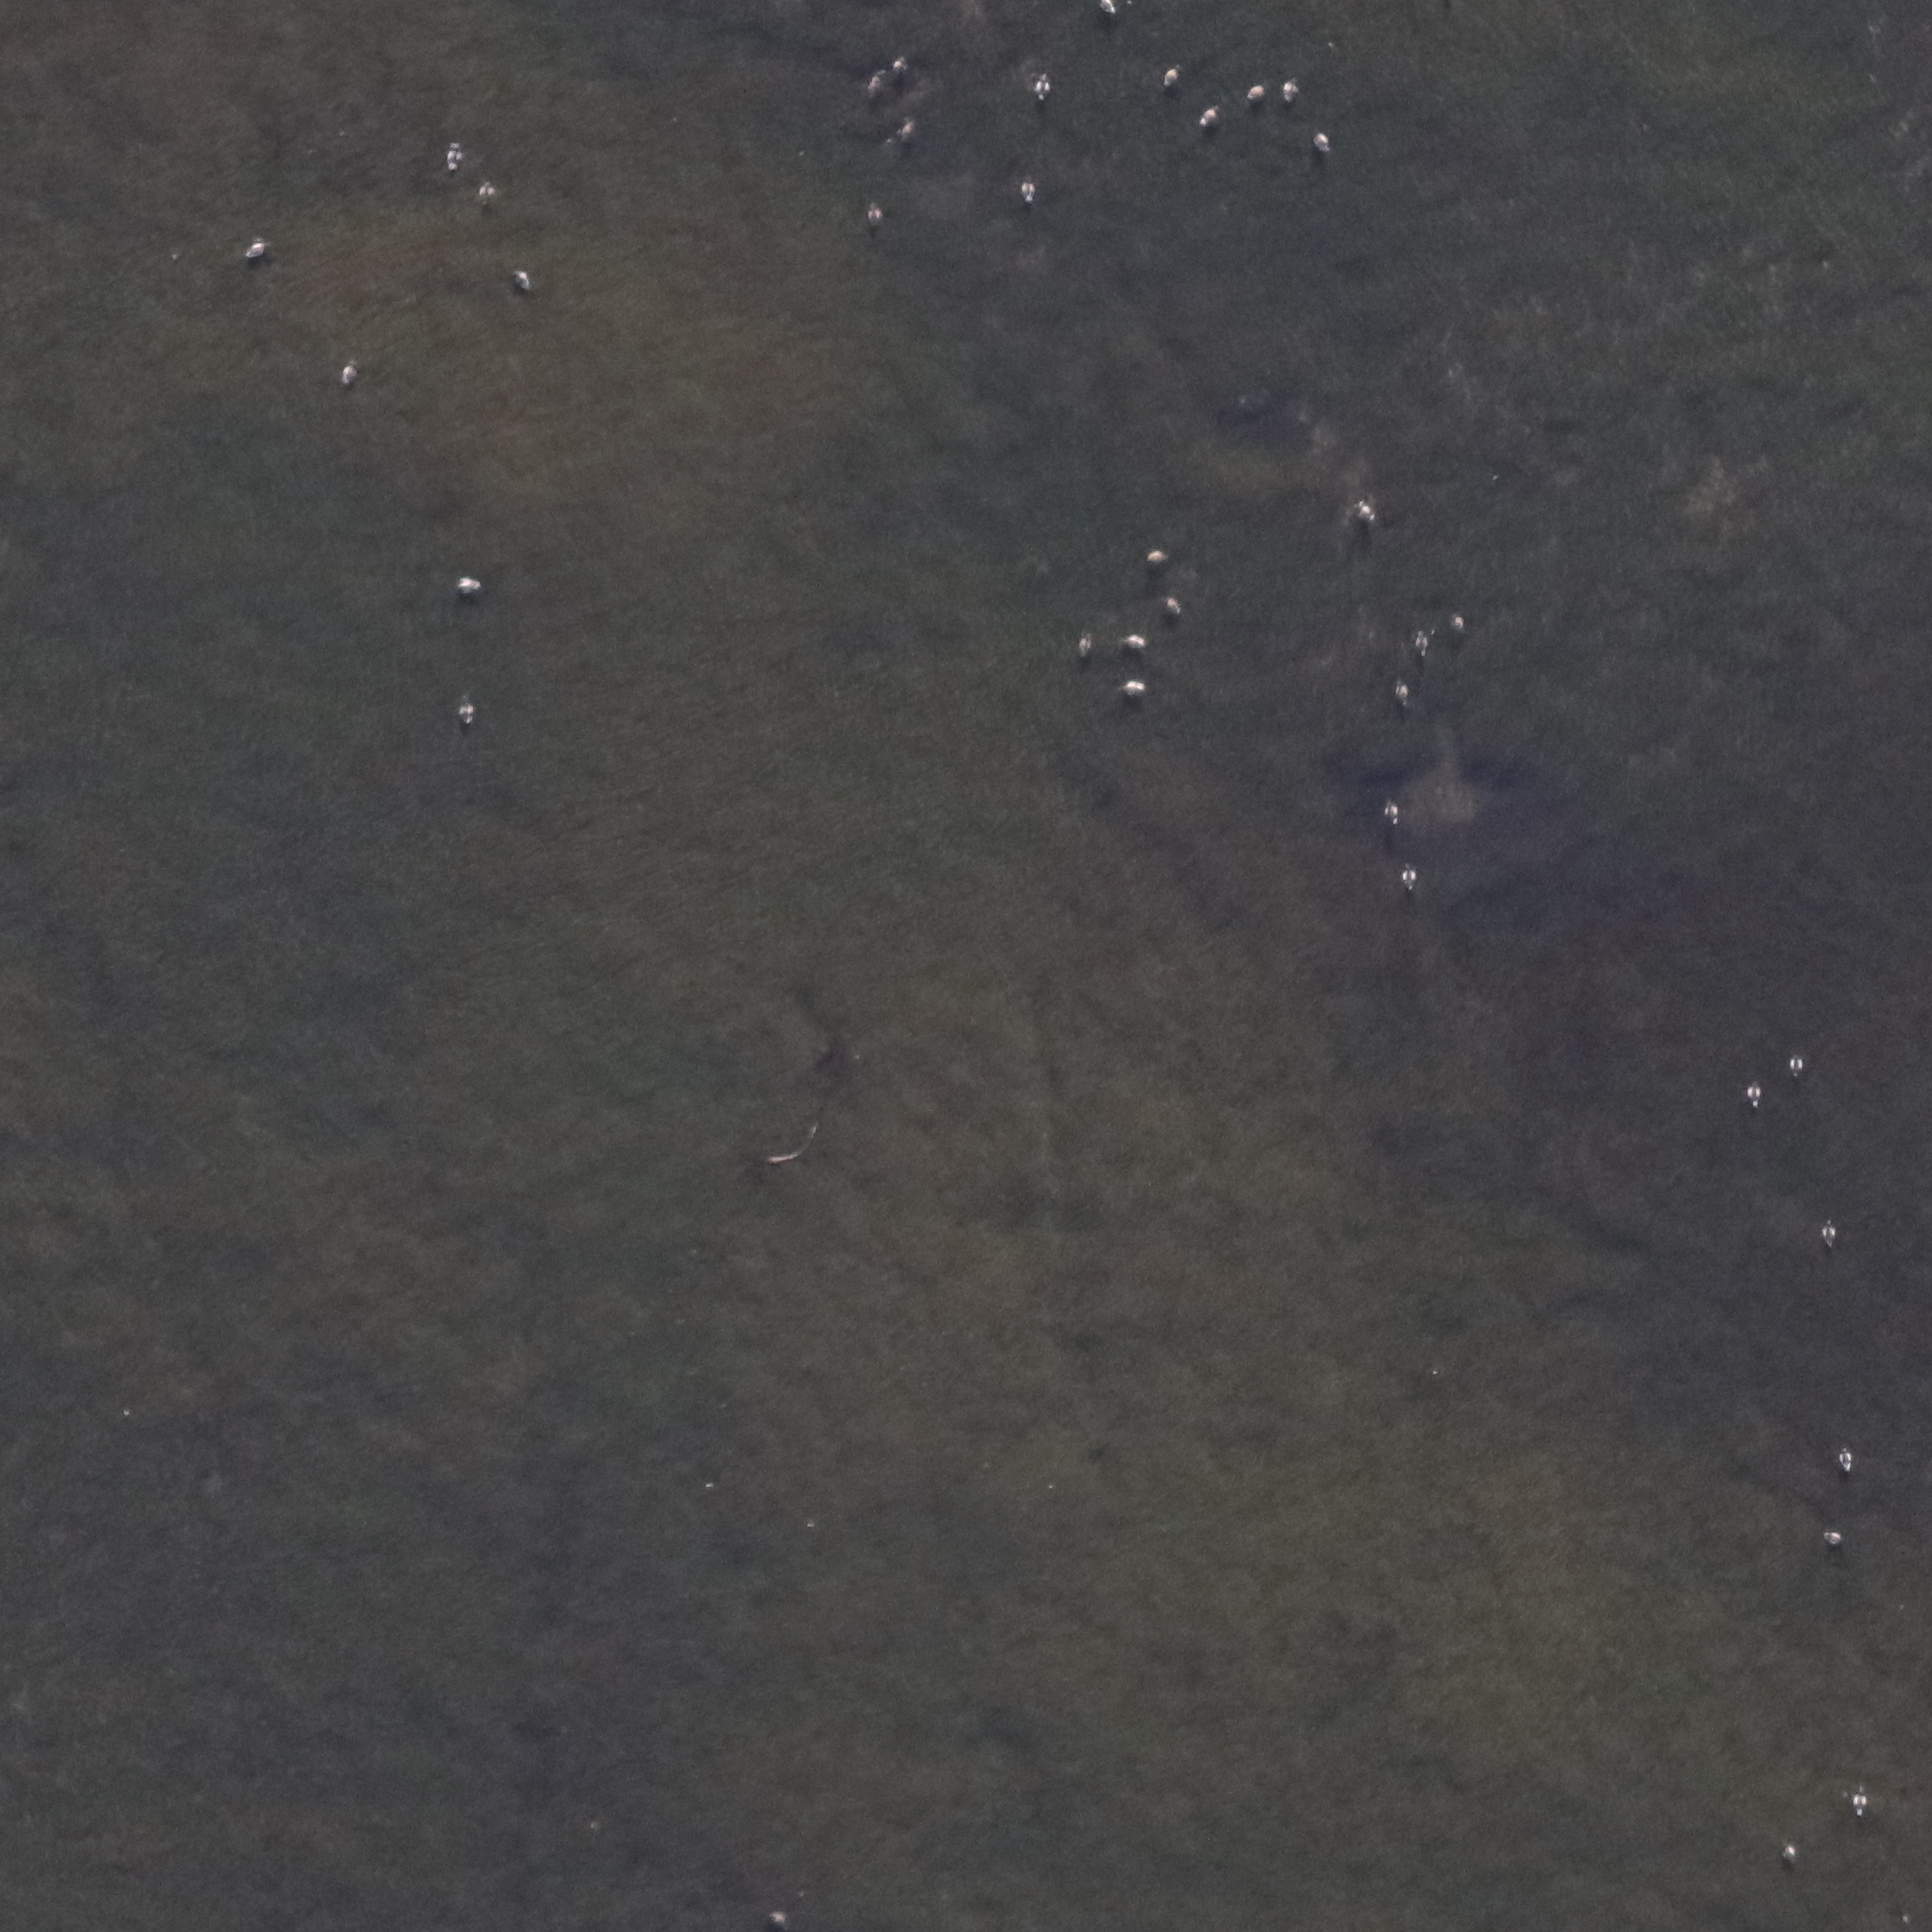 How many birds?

38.